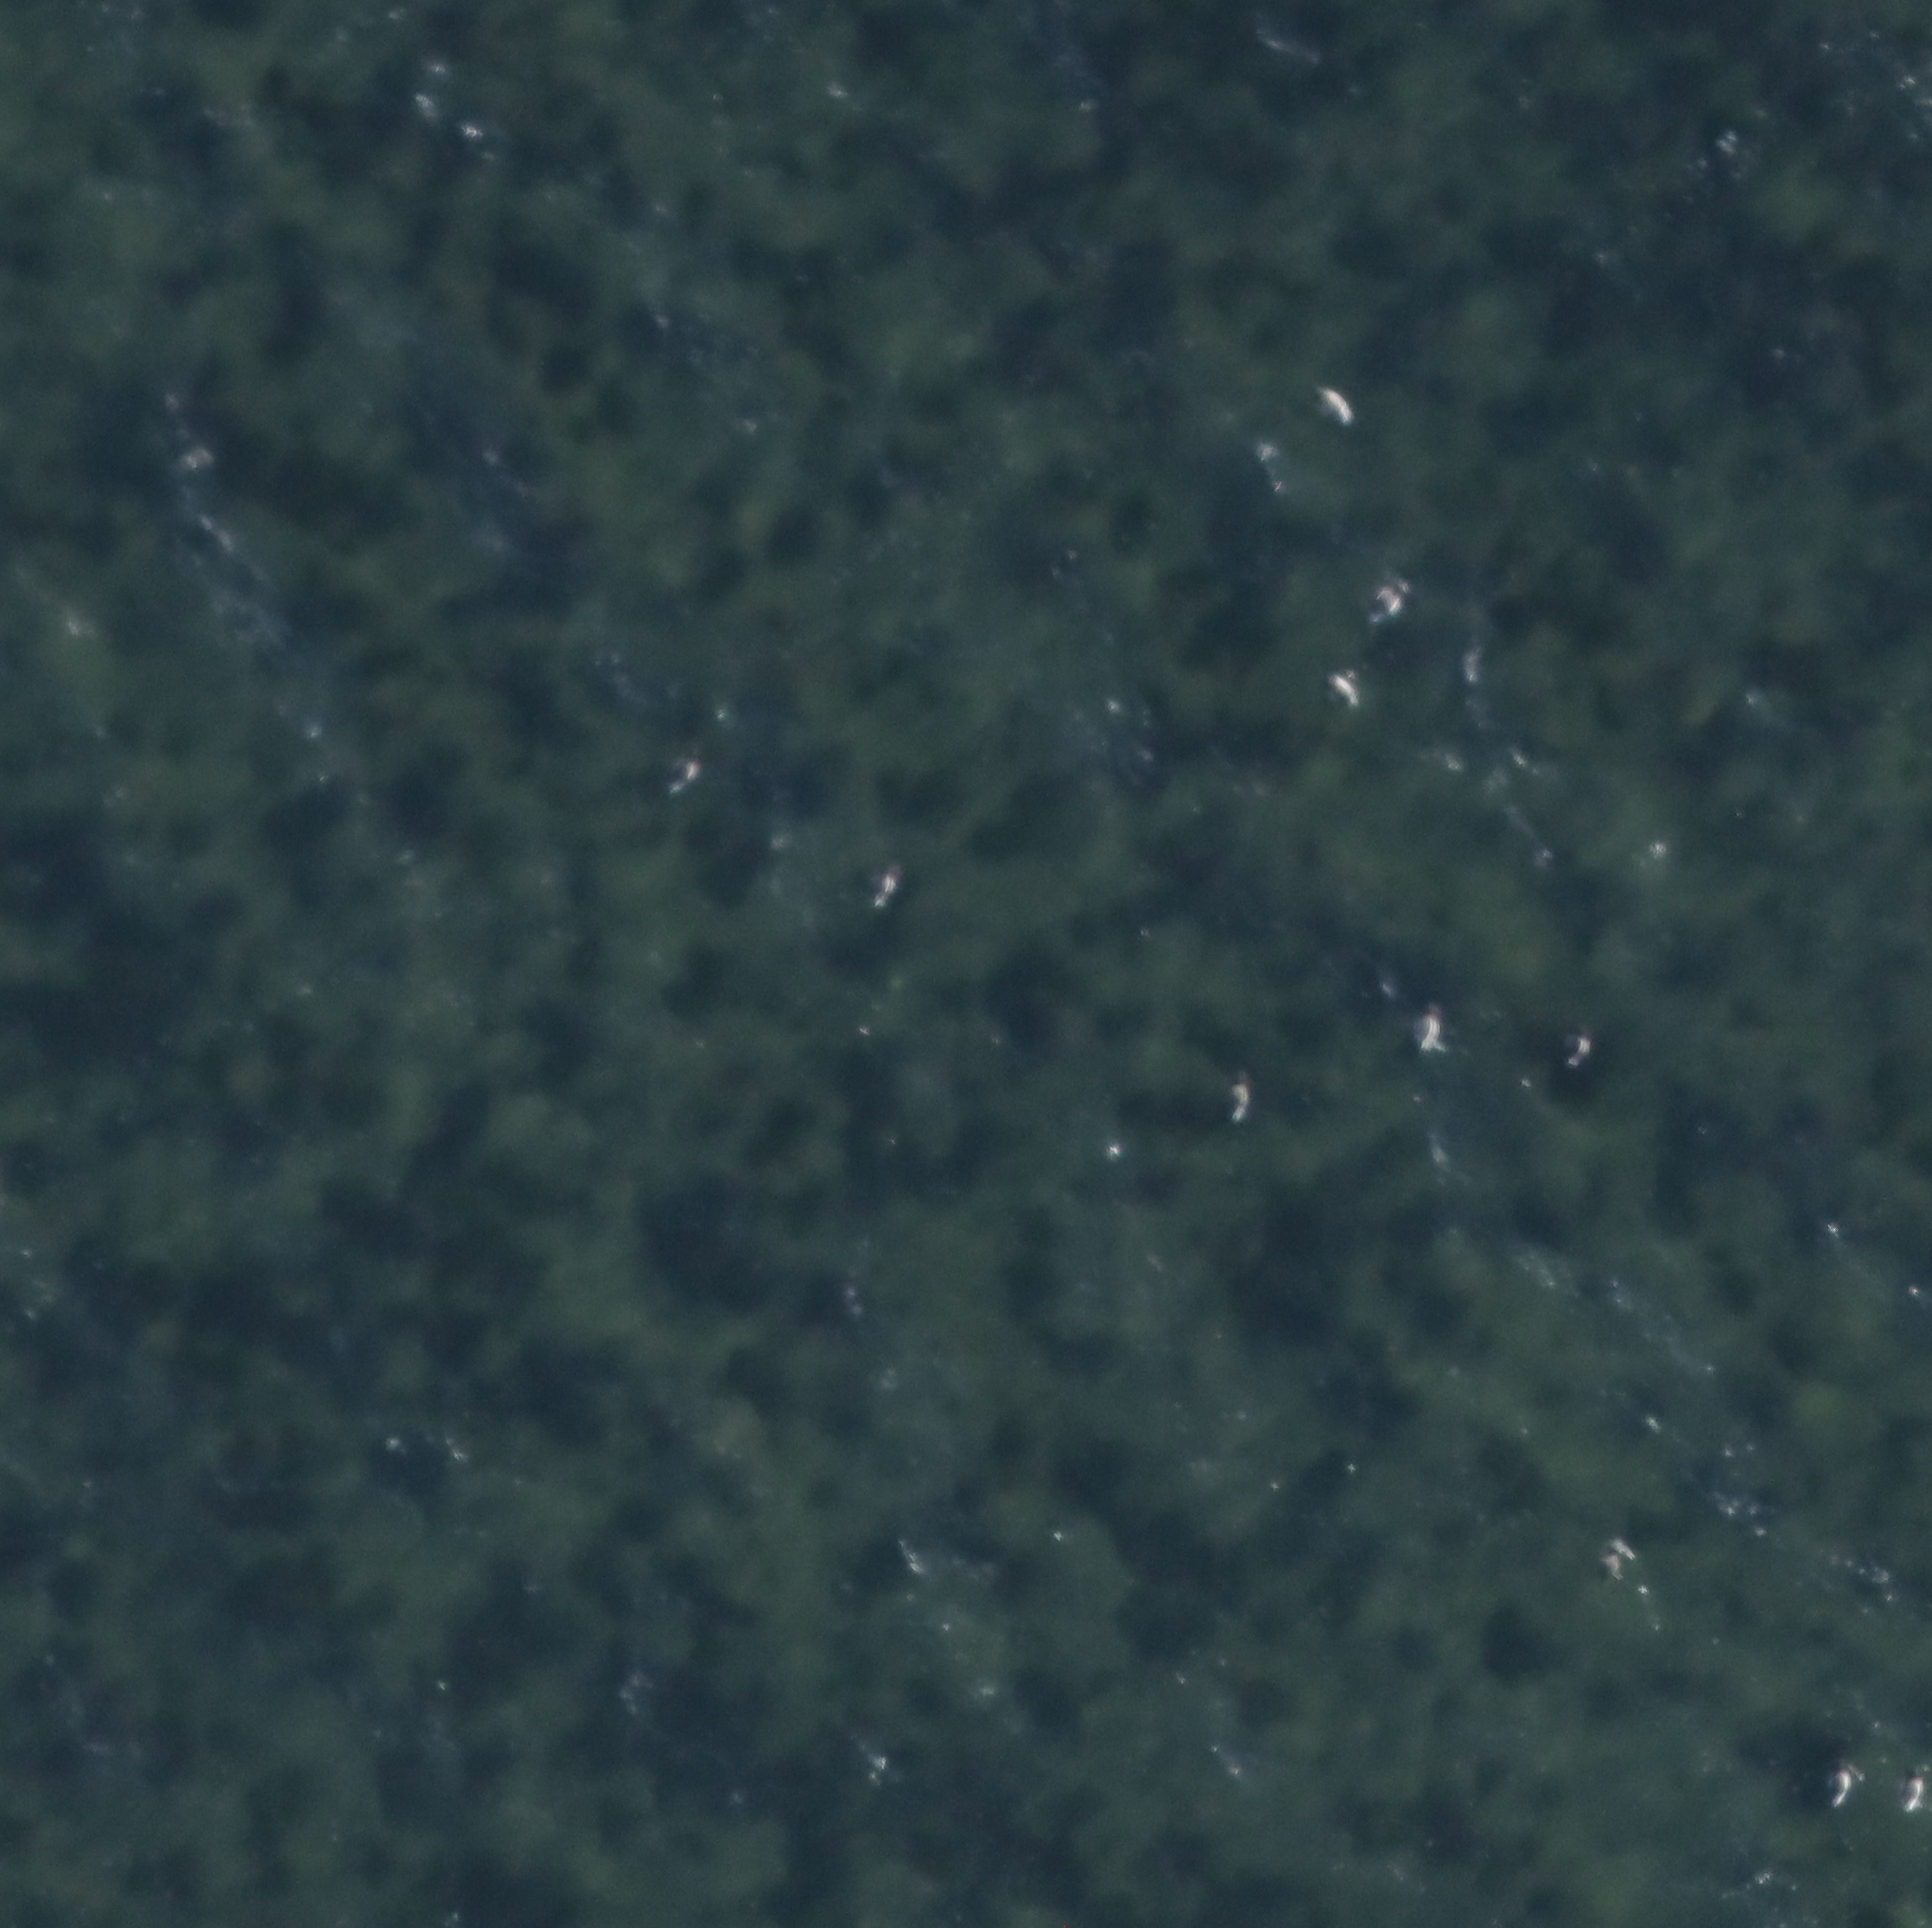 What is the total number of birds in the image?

11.